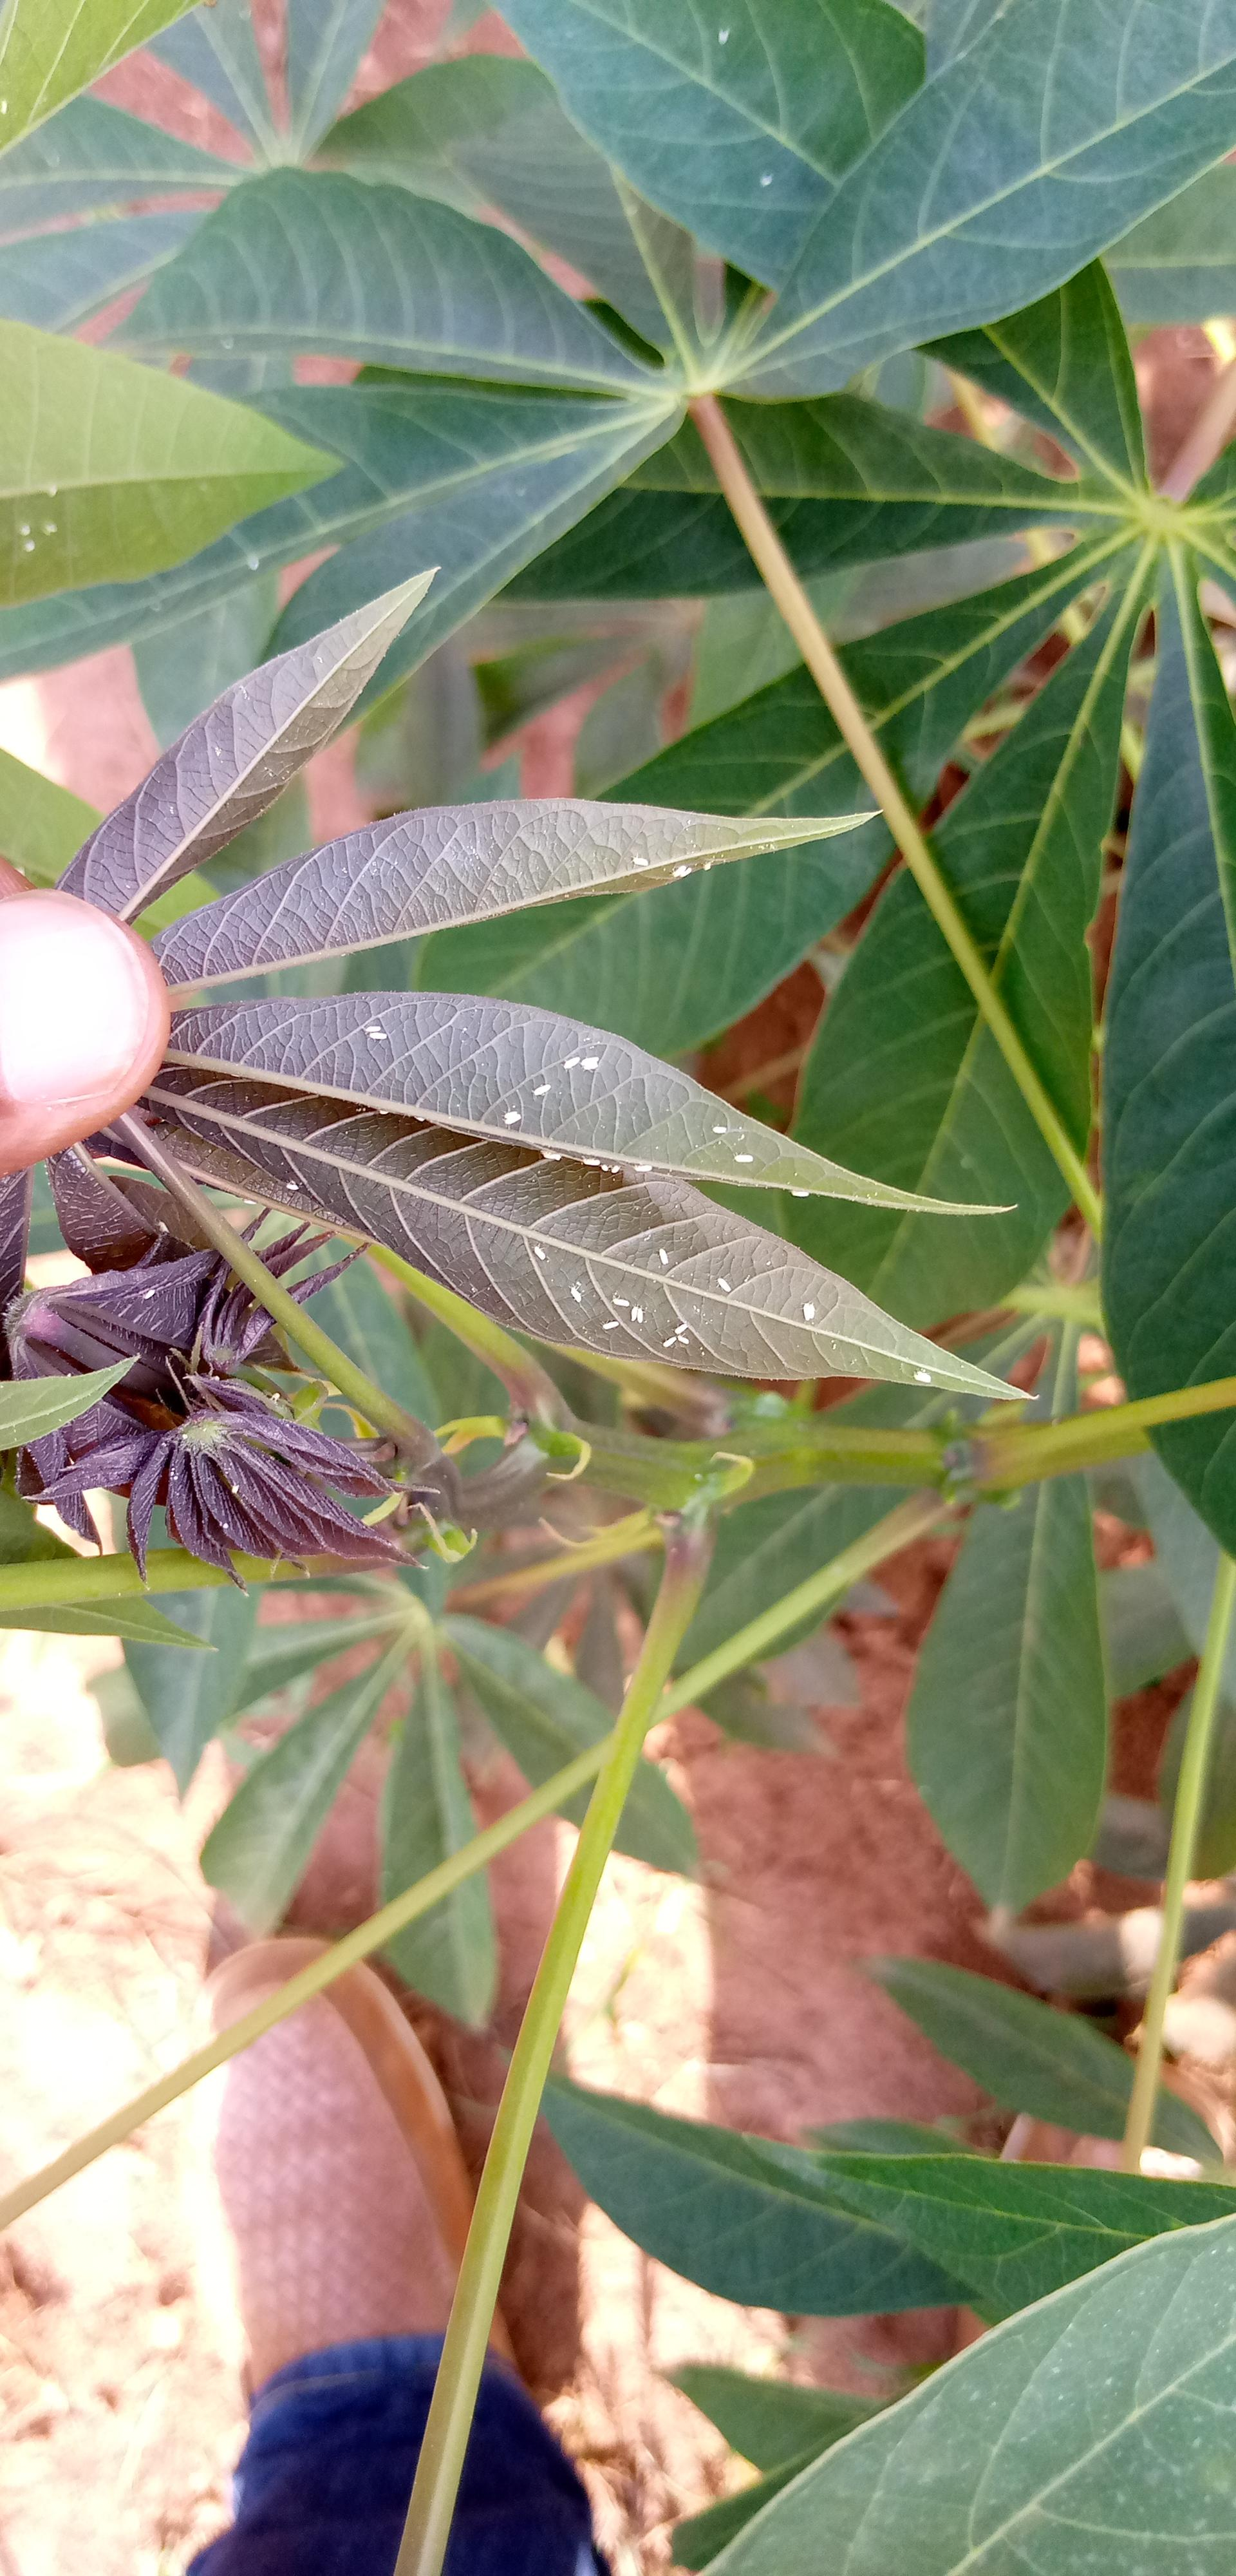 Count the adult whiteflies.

39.